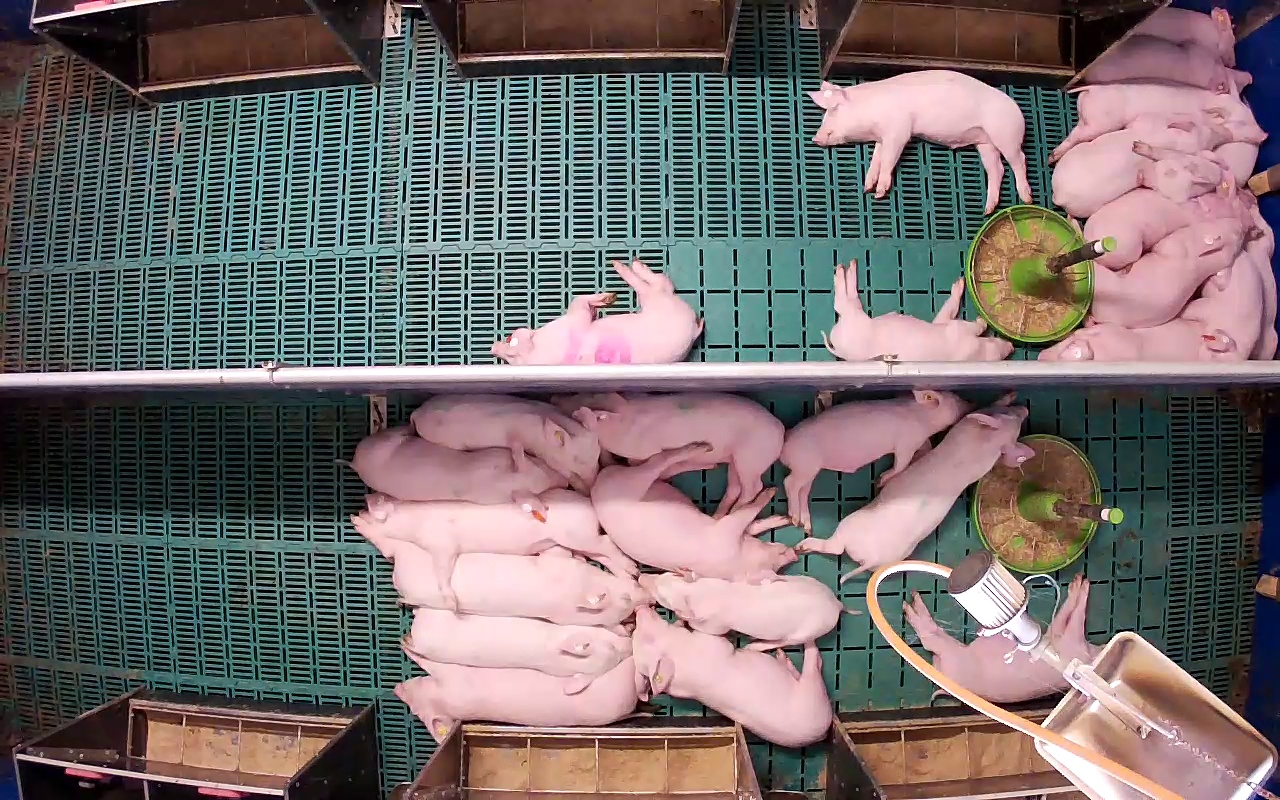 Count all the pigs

26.